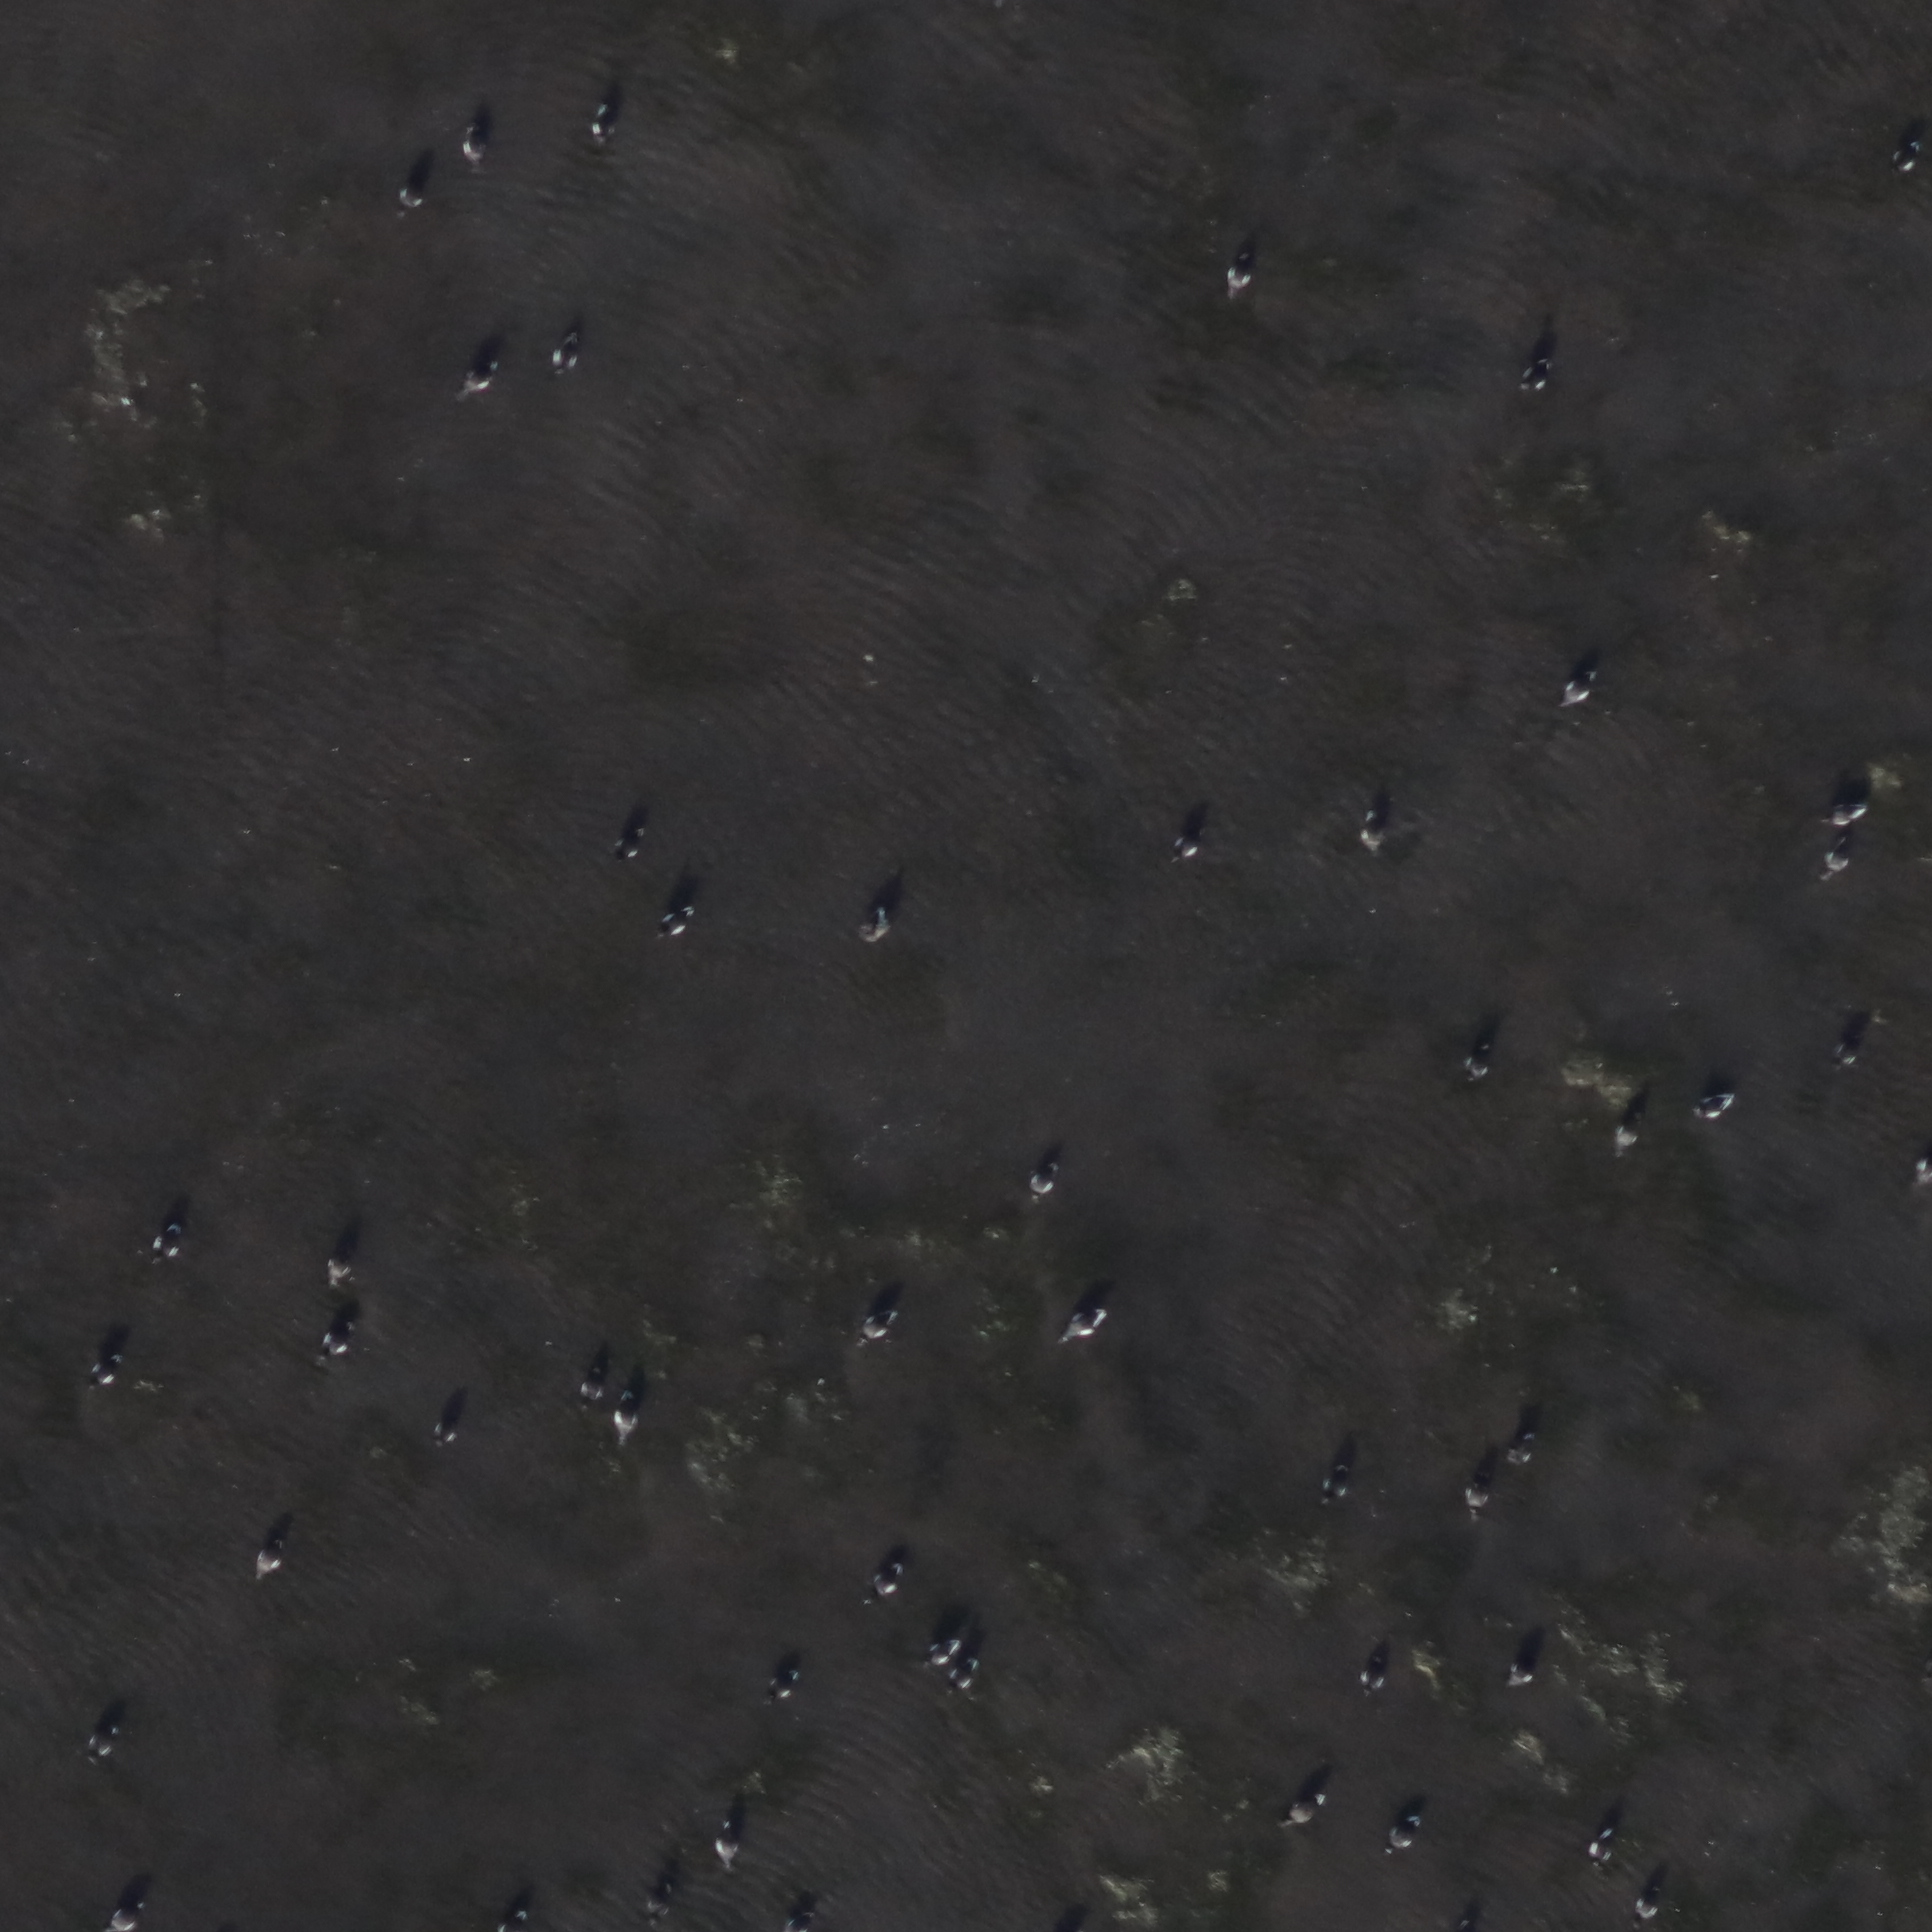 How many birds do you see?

50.